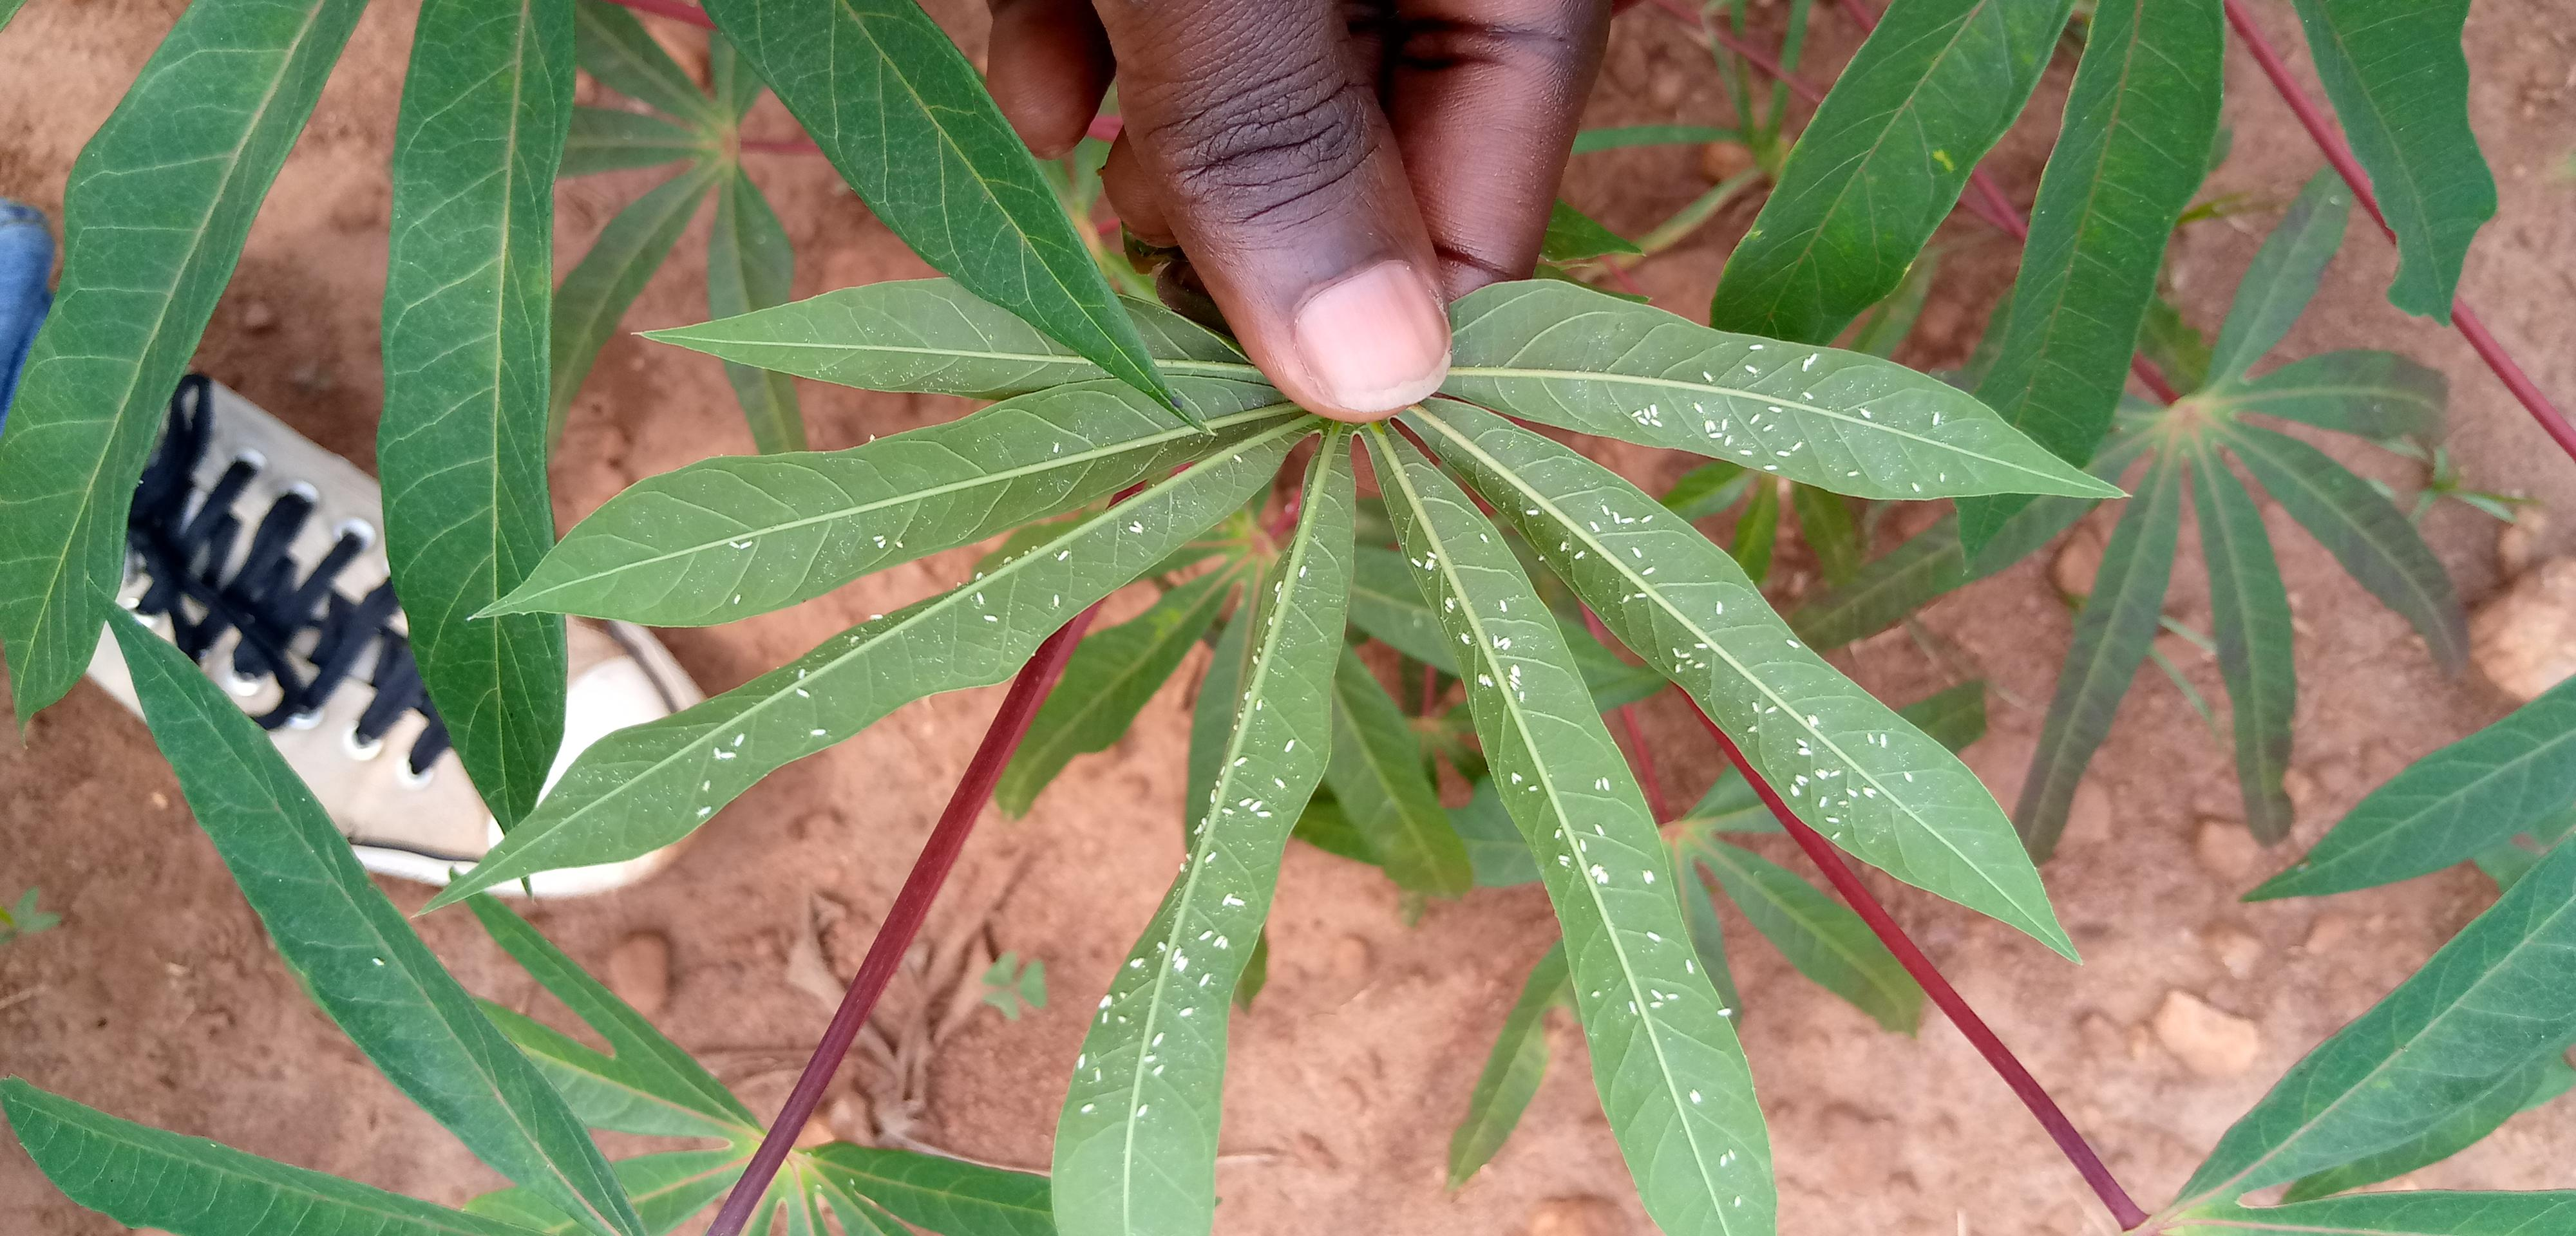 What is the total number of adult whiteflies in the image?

175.